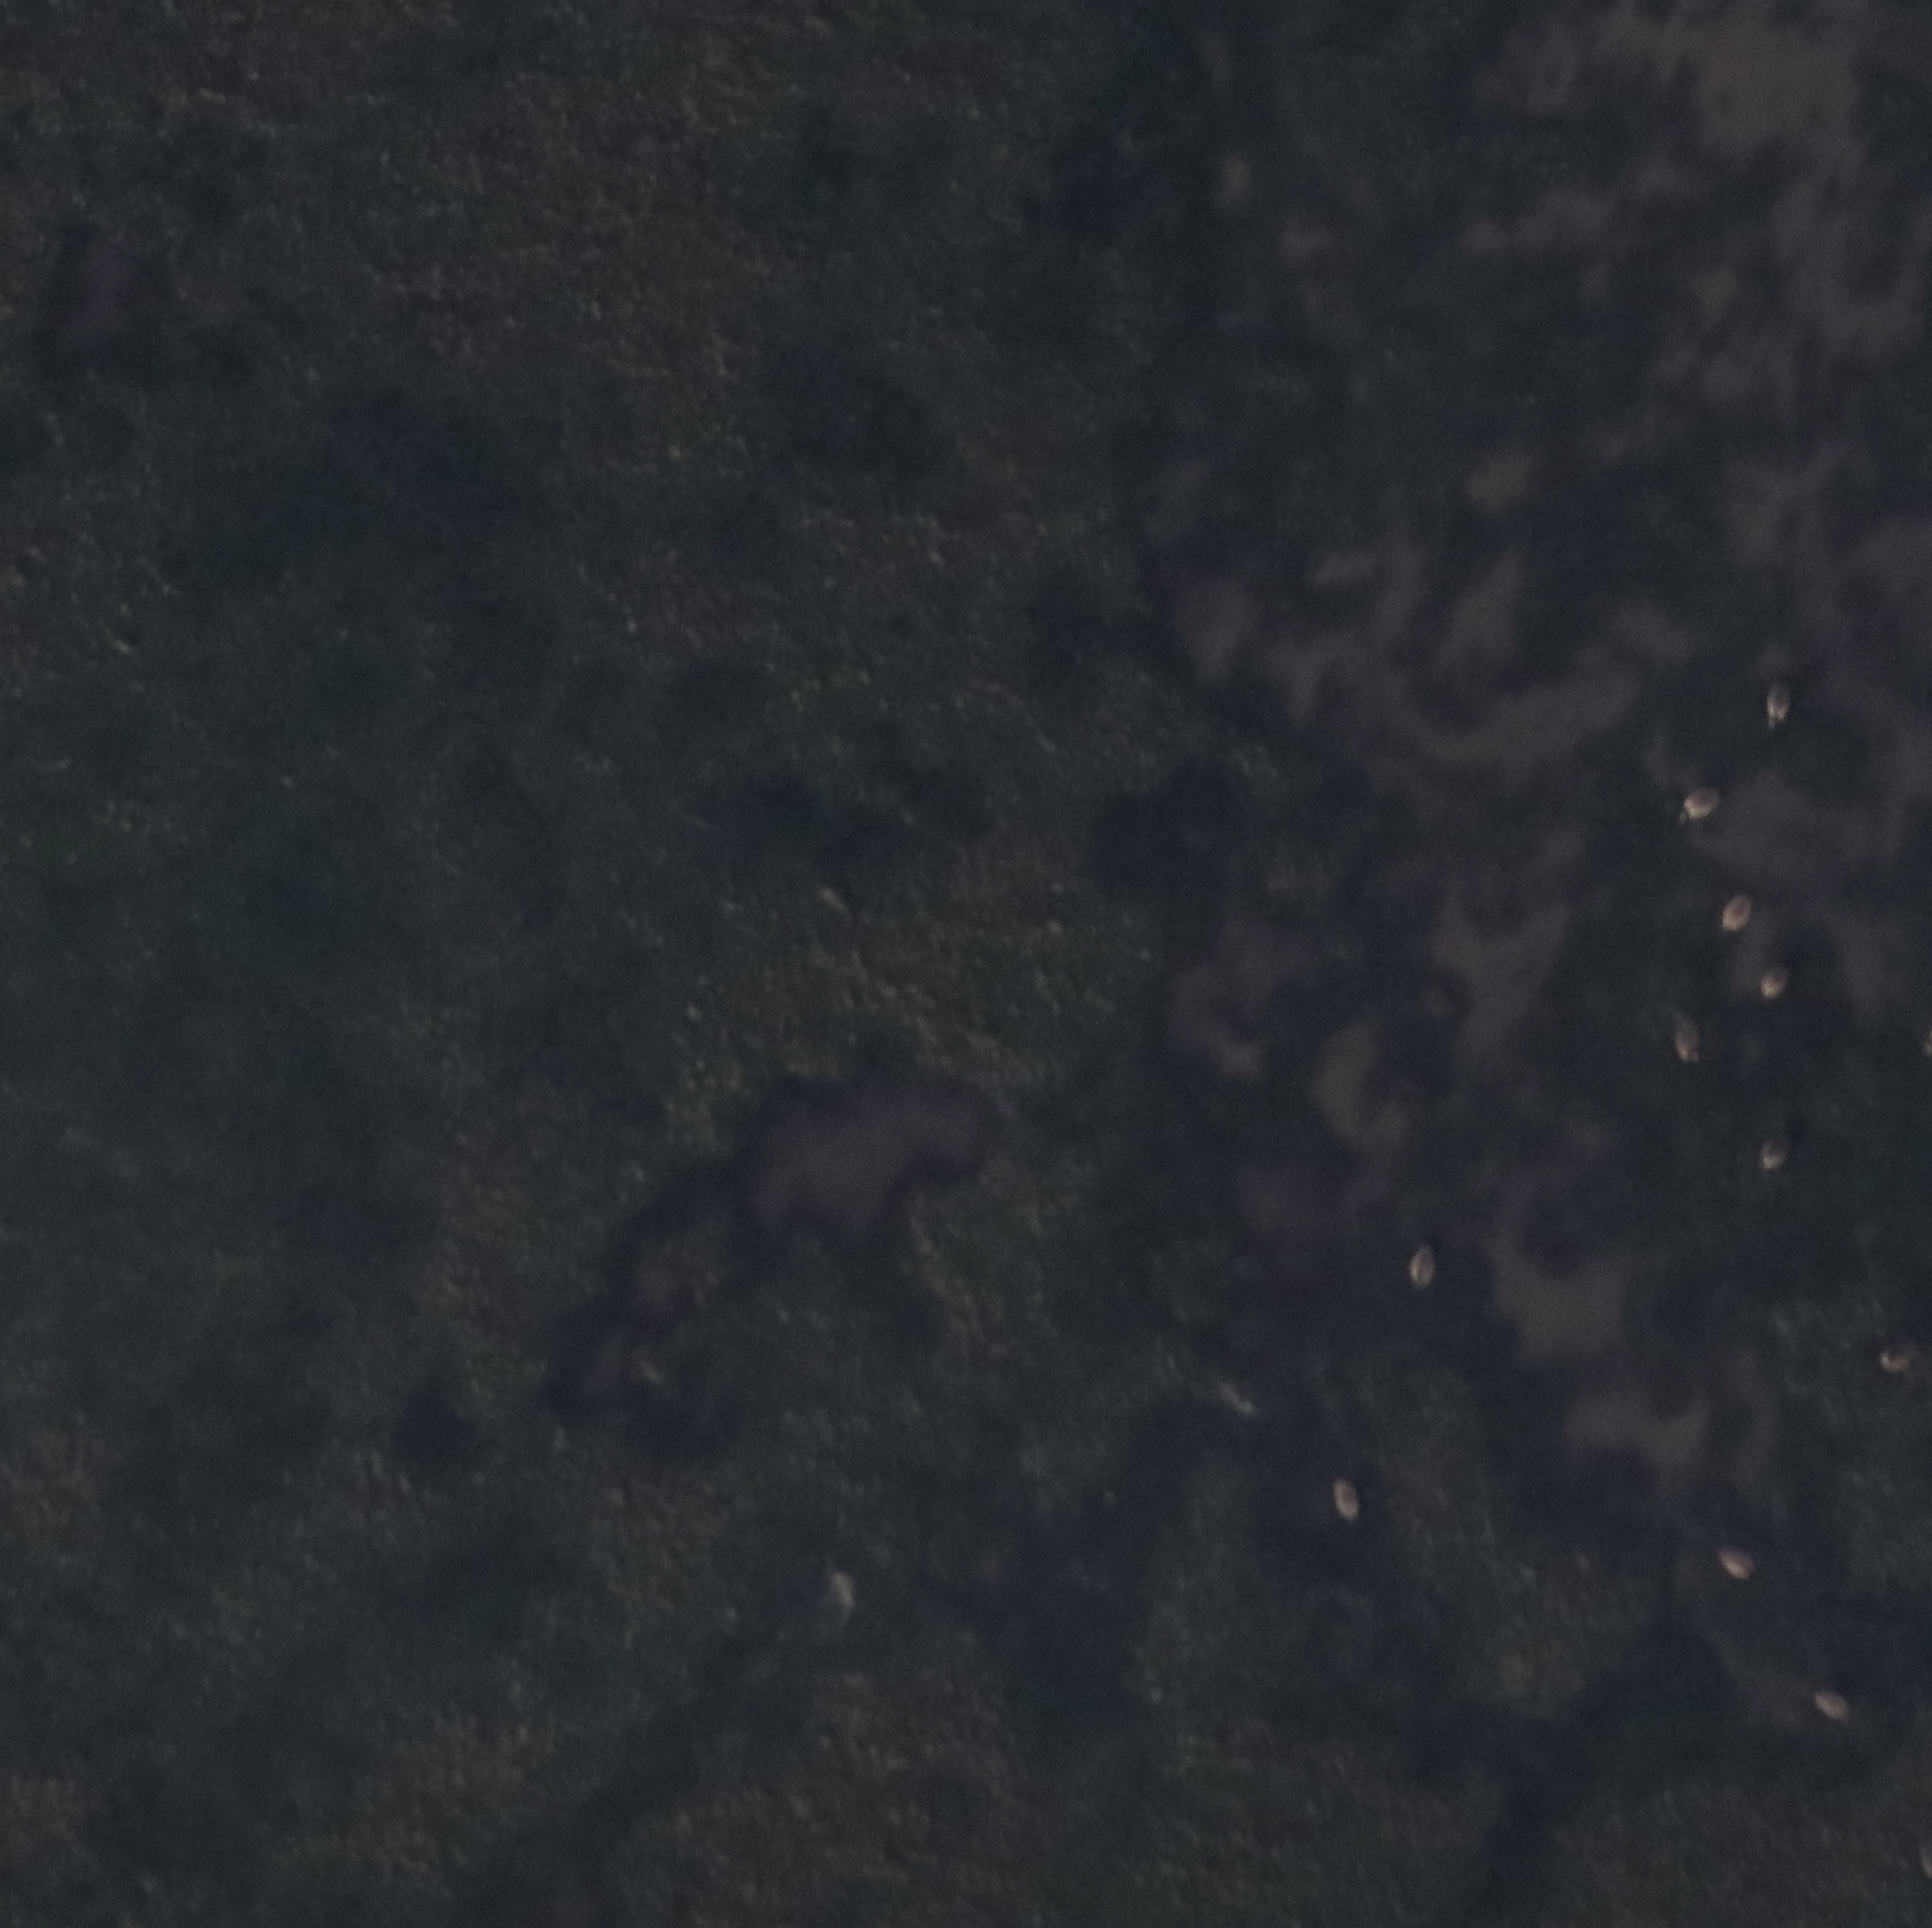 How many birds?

11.